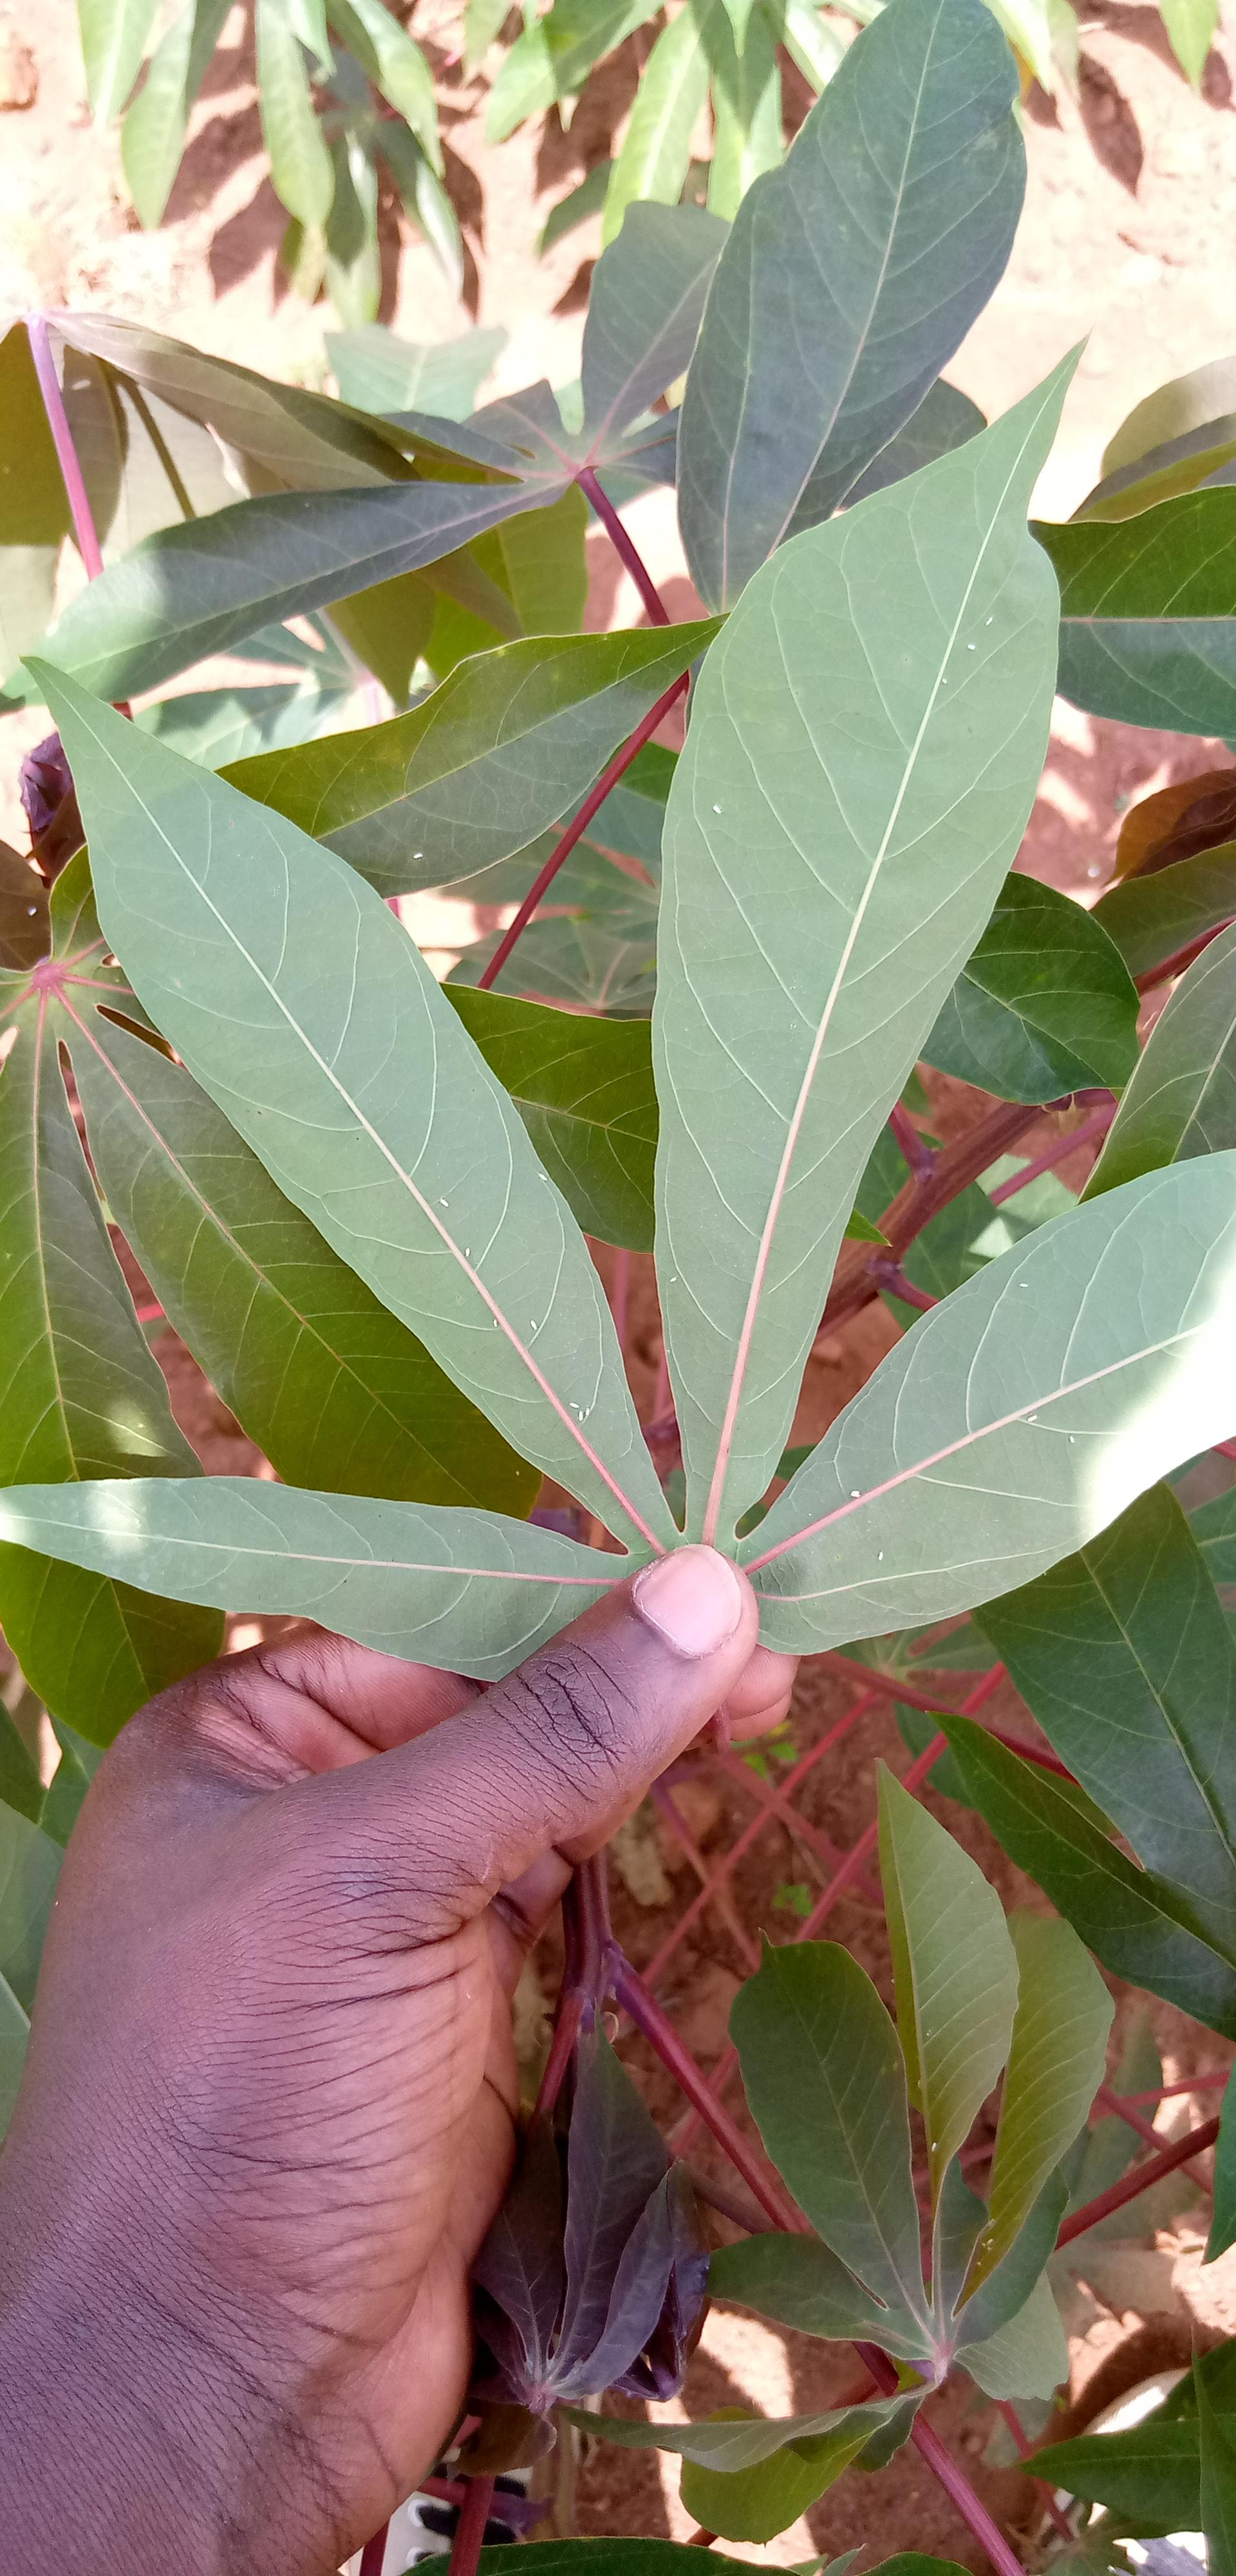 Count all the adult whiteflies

21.